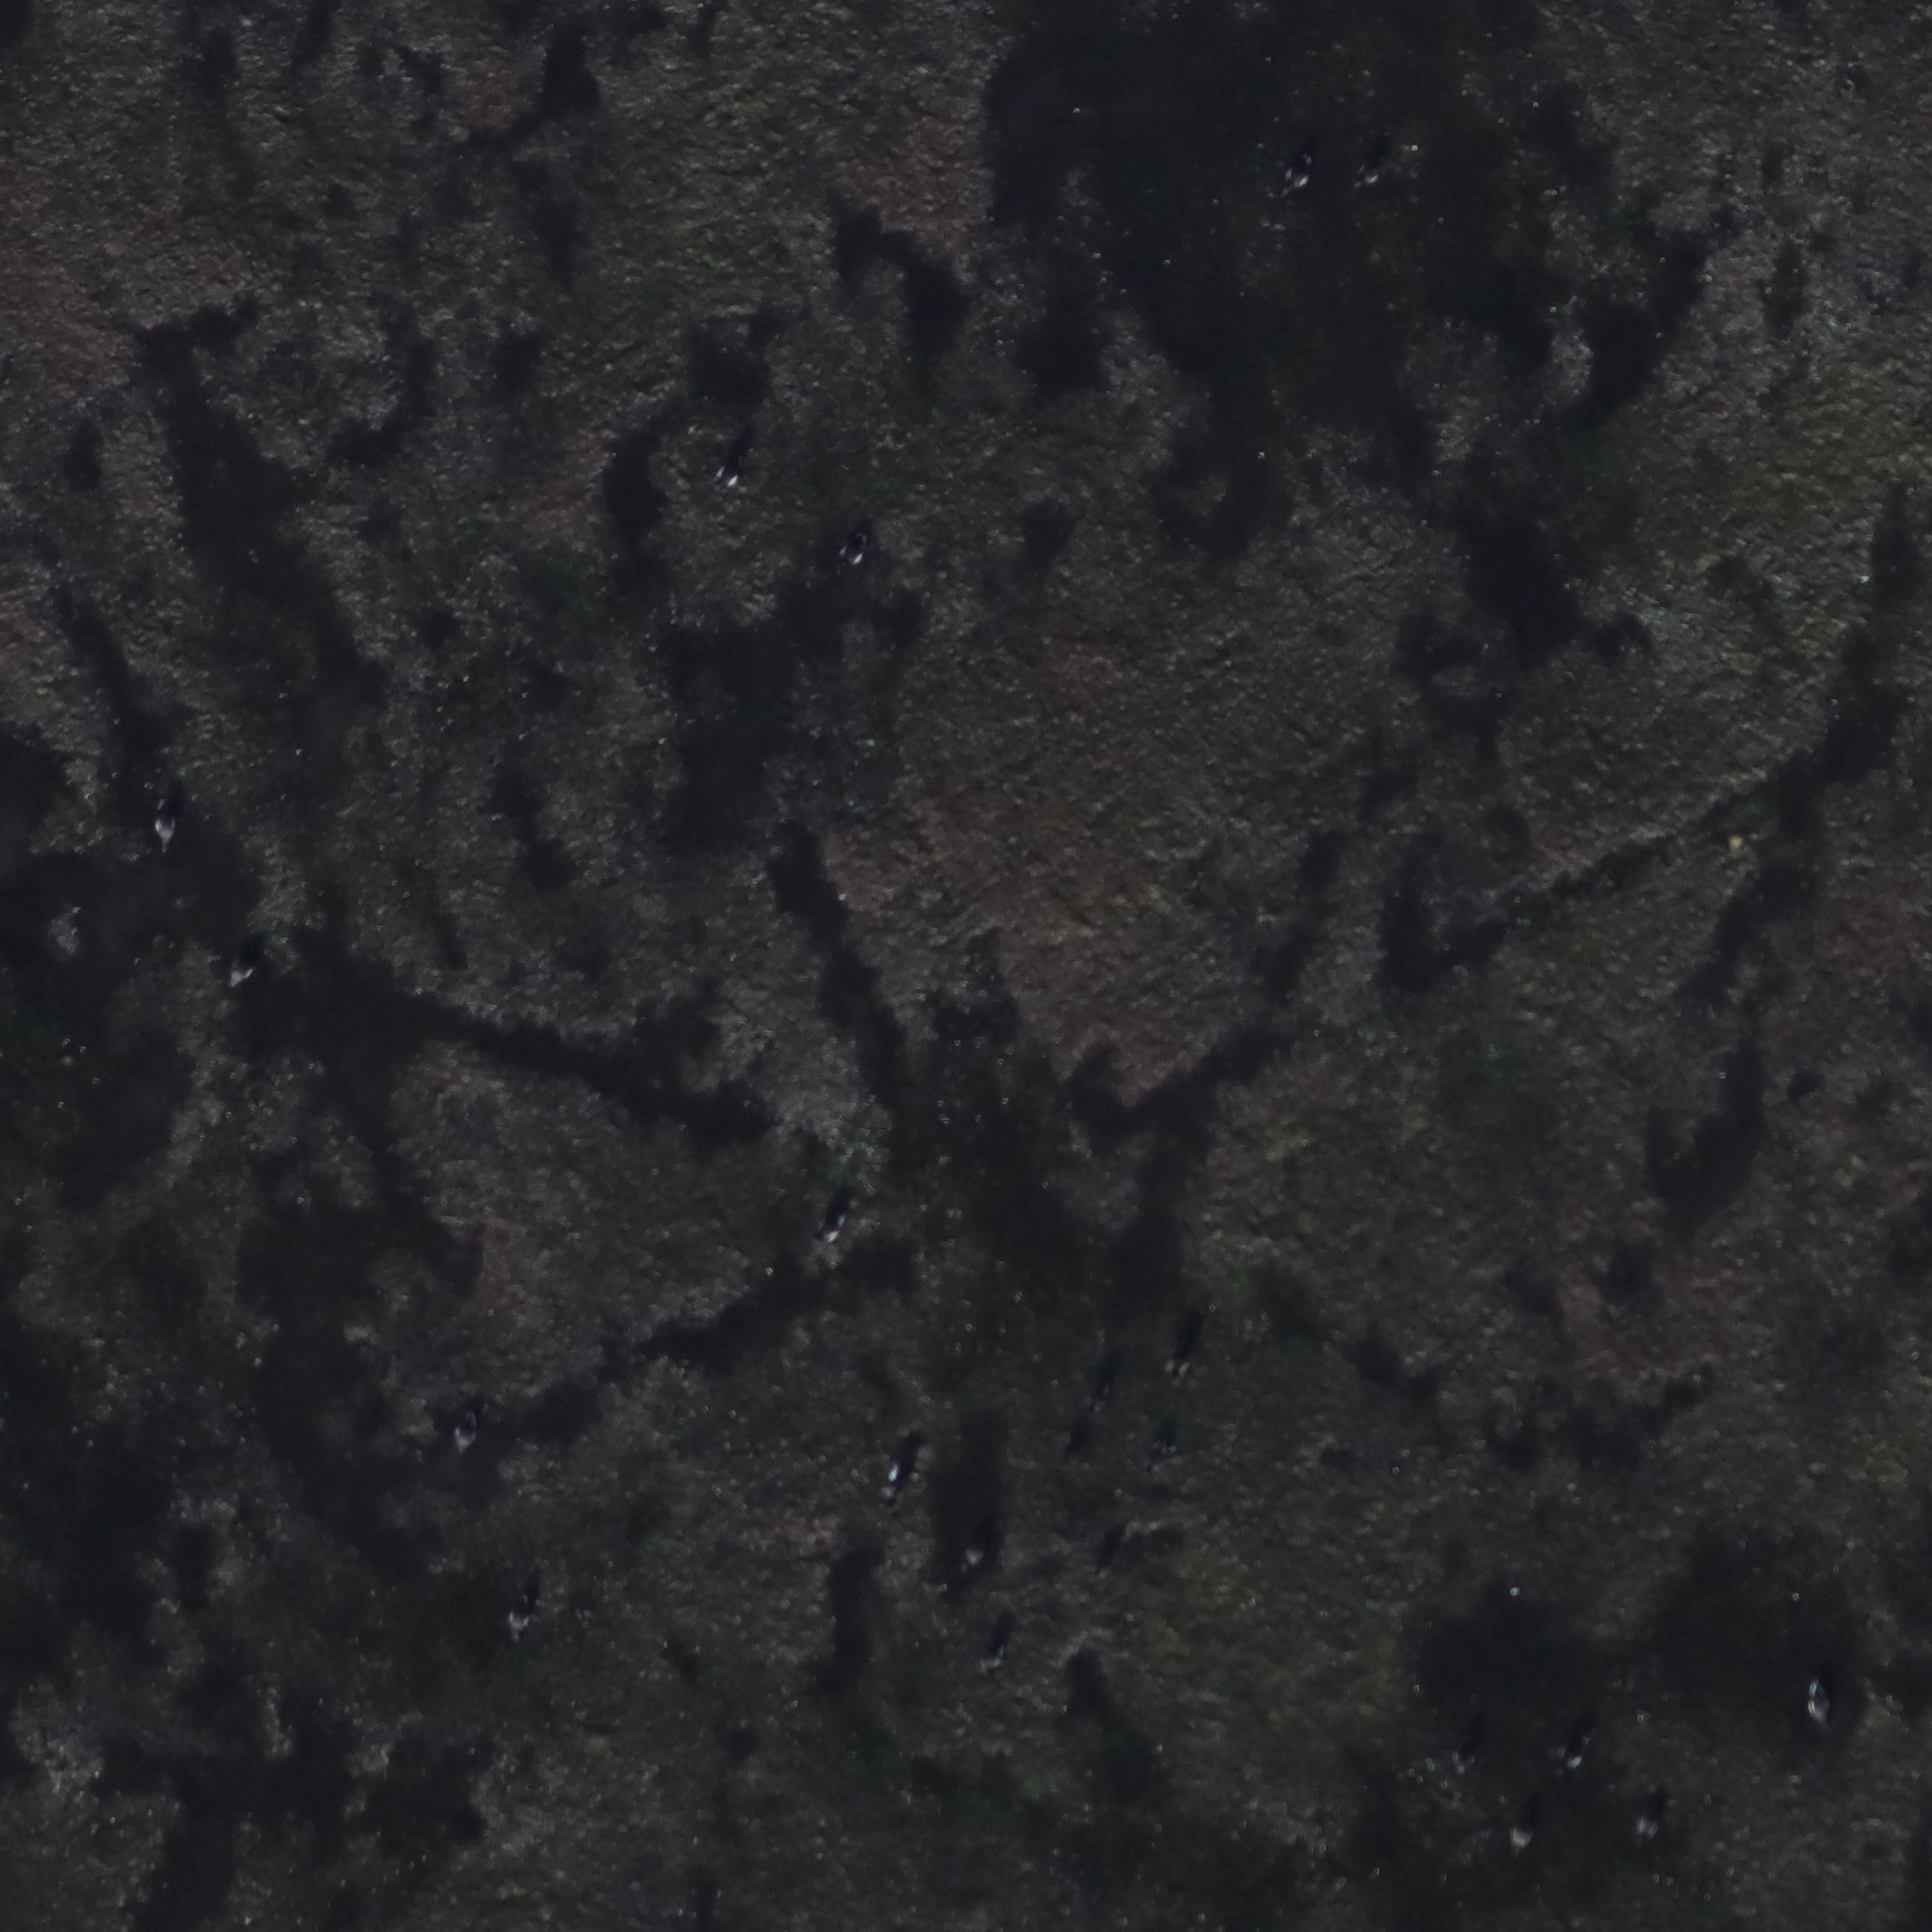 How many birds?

19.